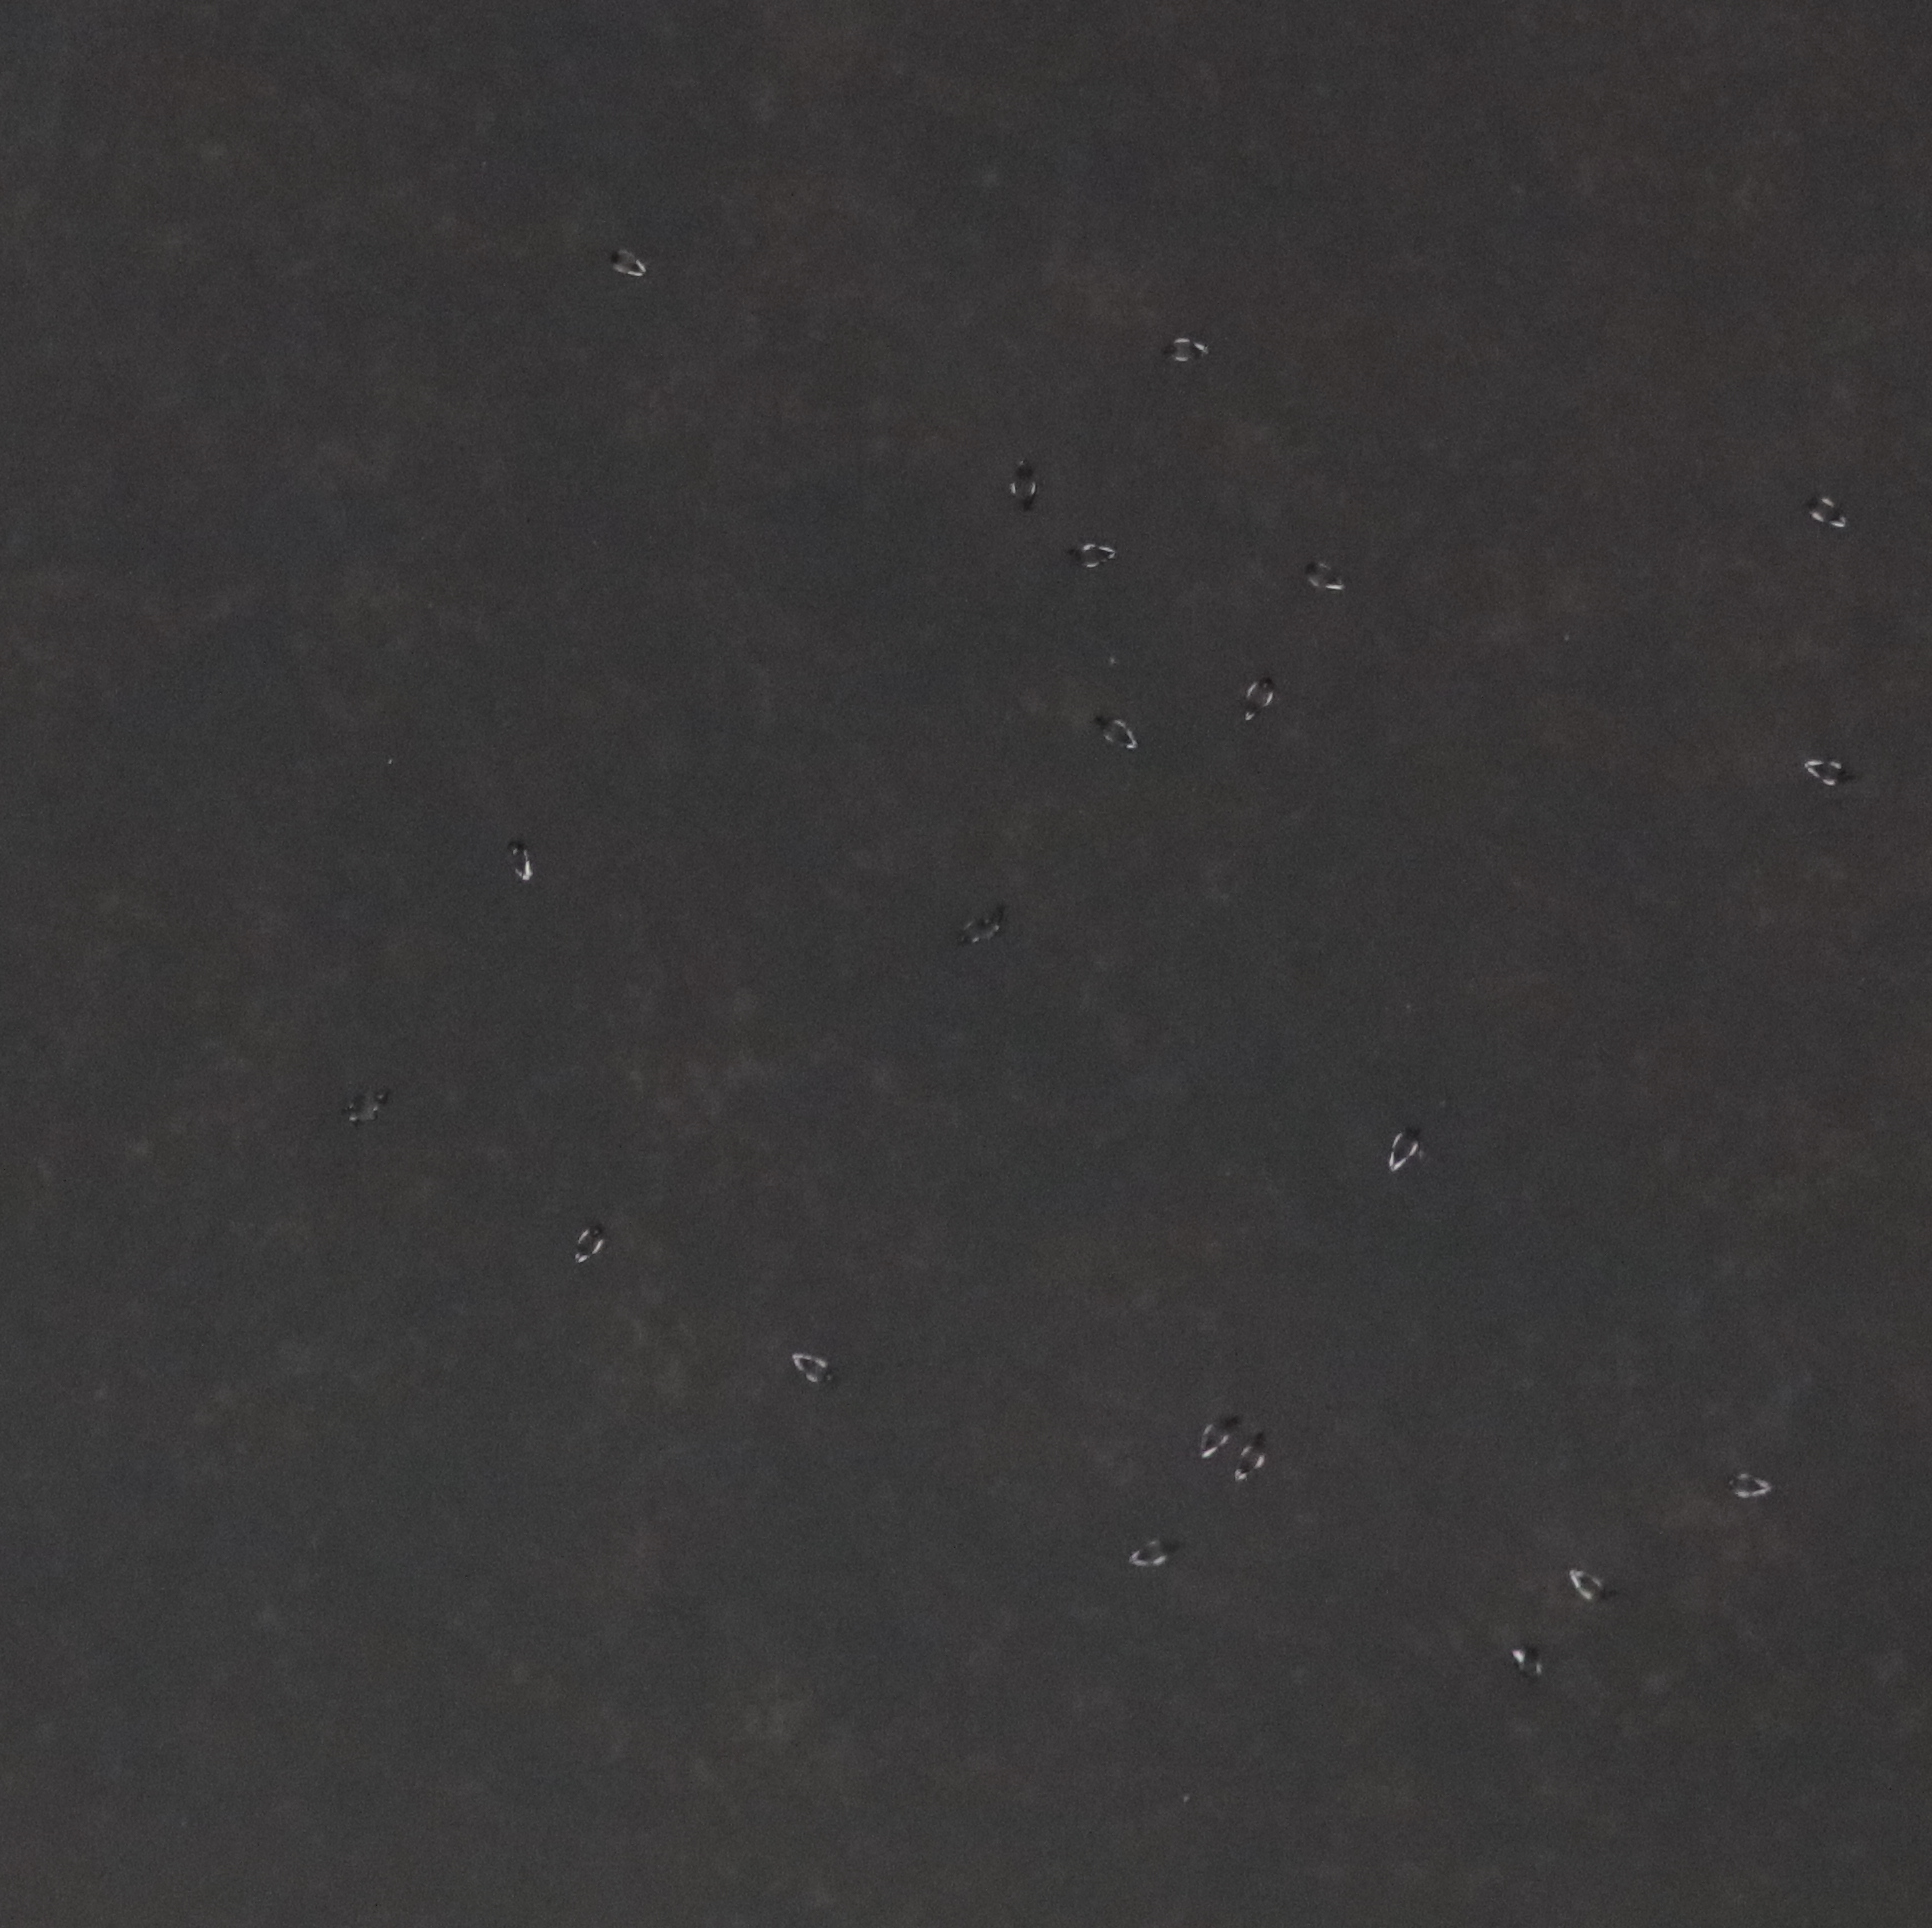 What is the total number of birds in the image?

21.